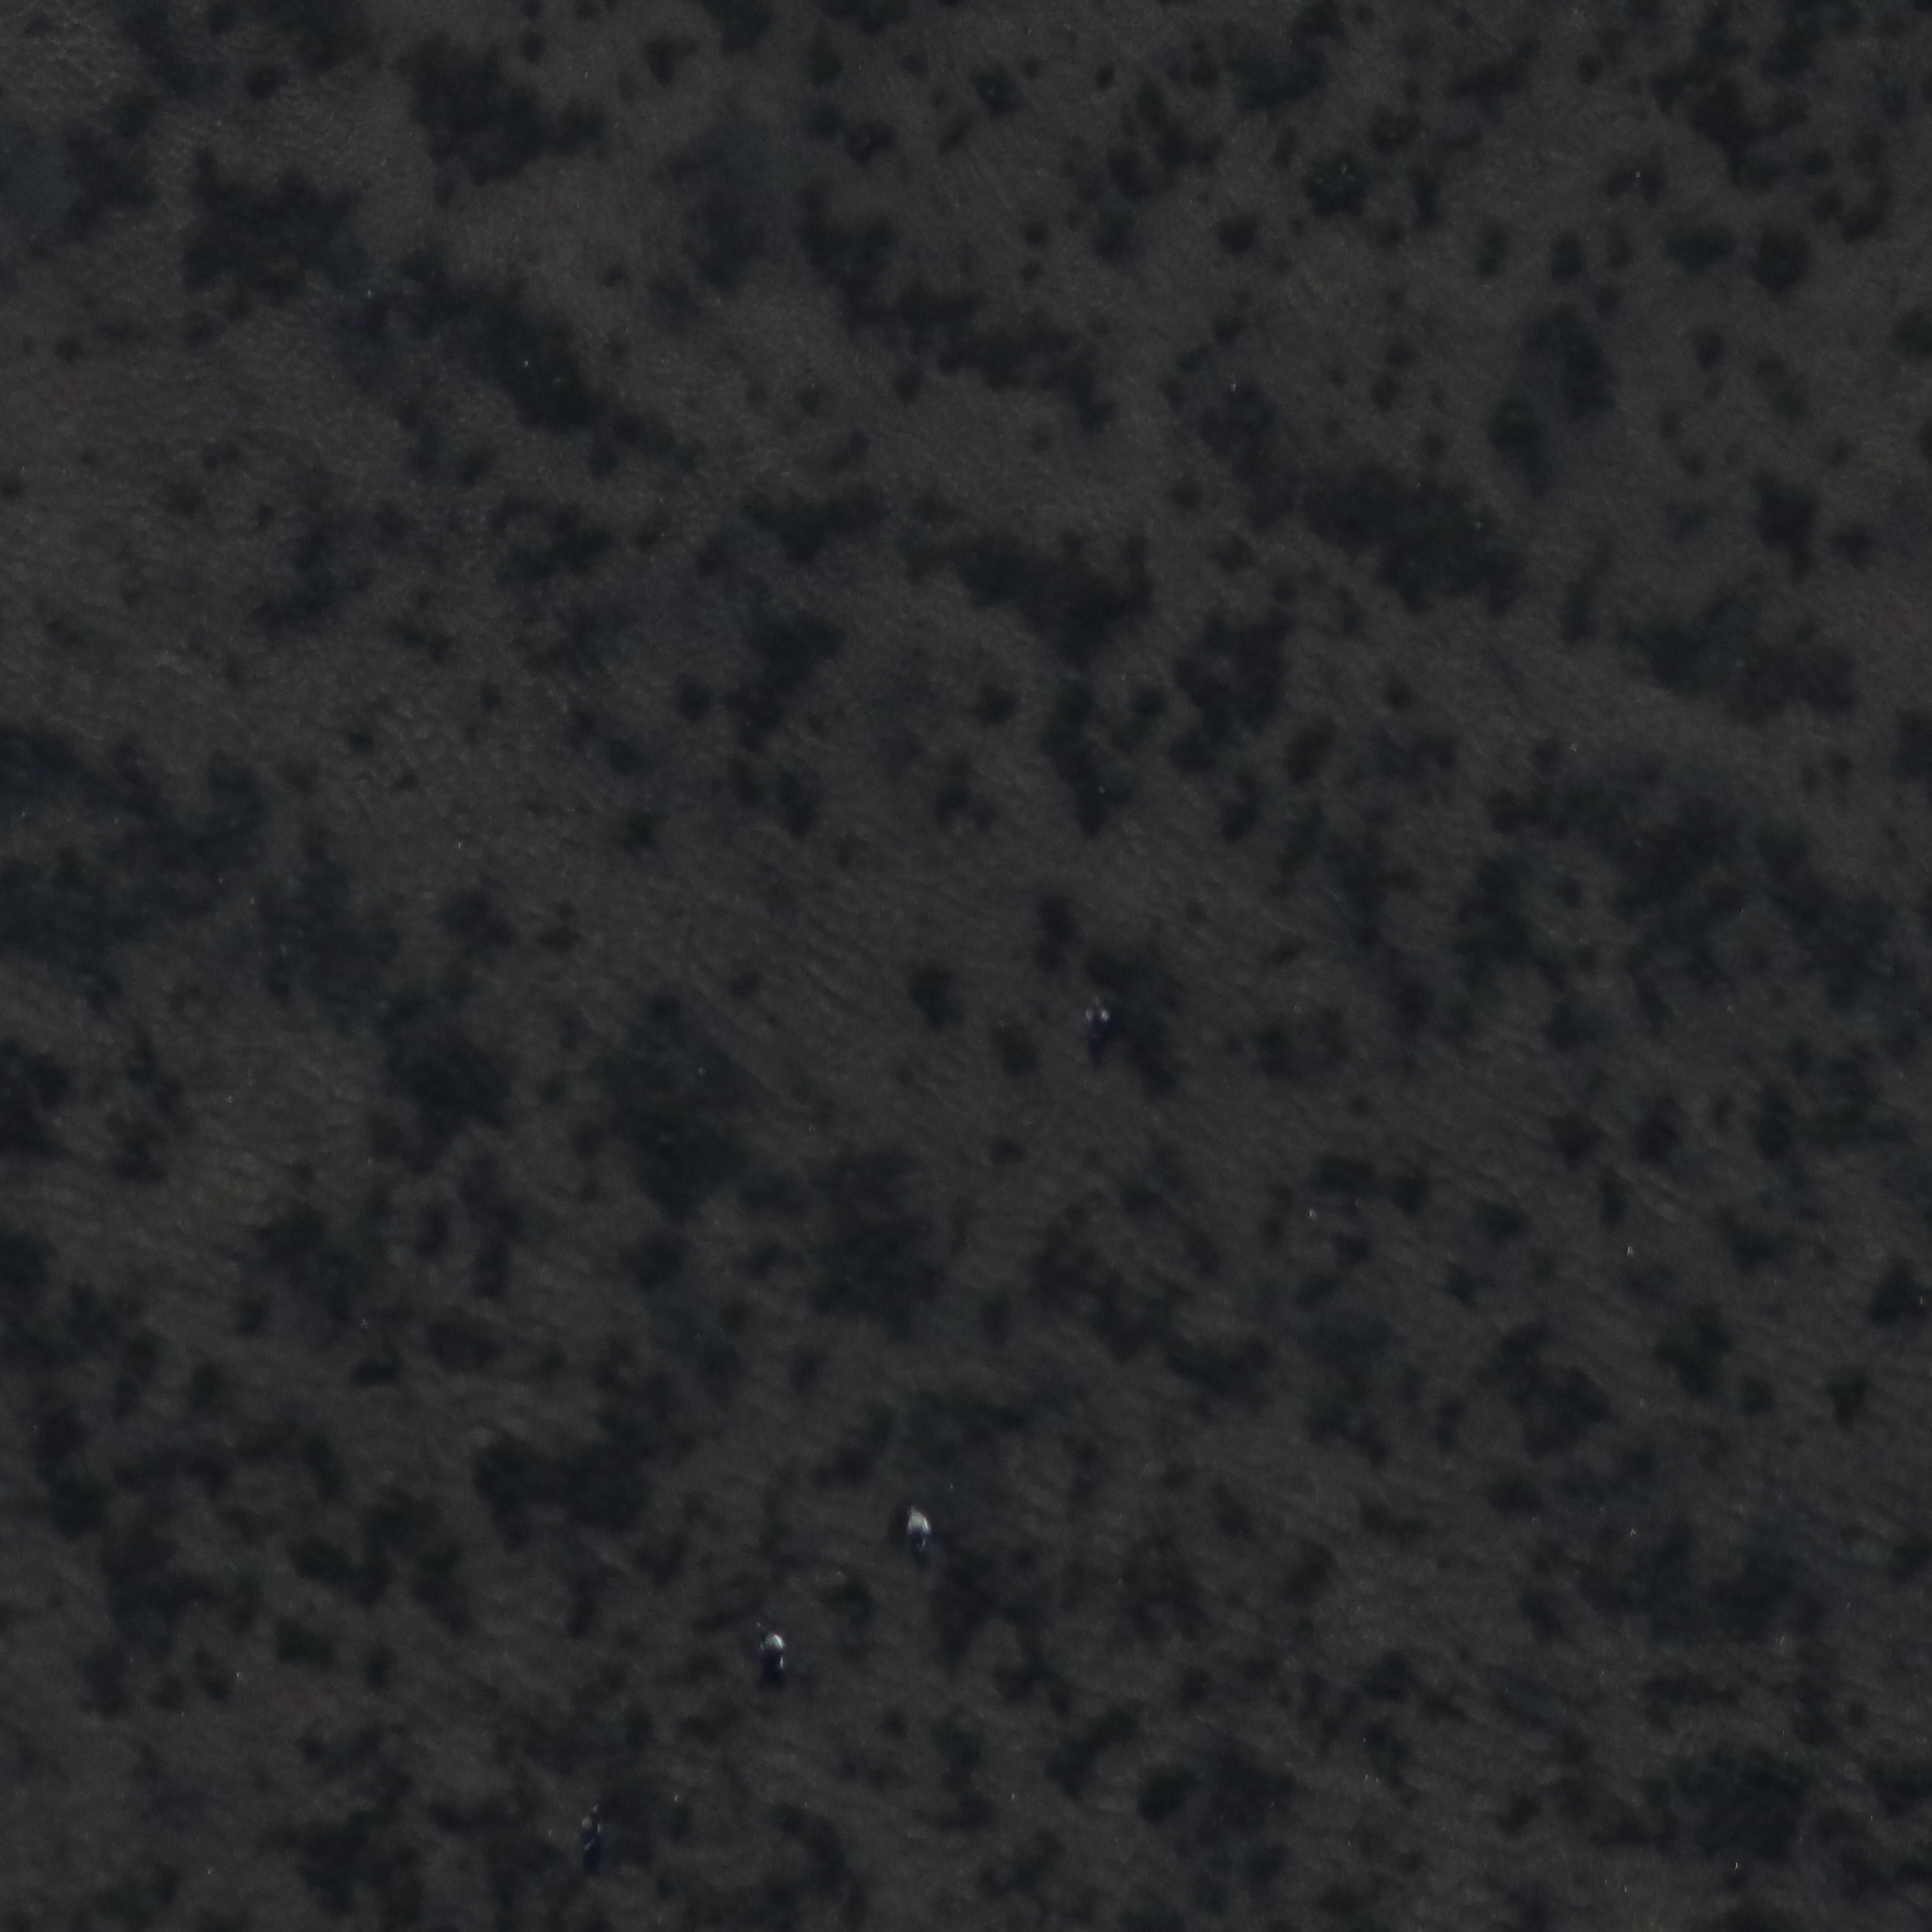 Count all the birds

2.